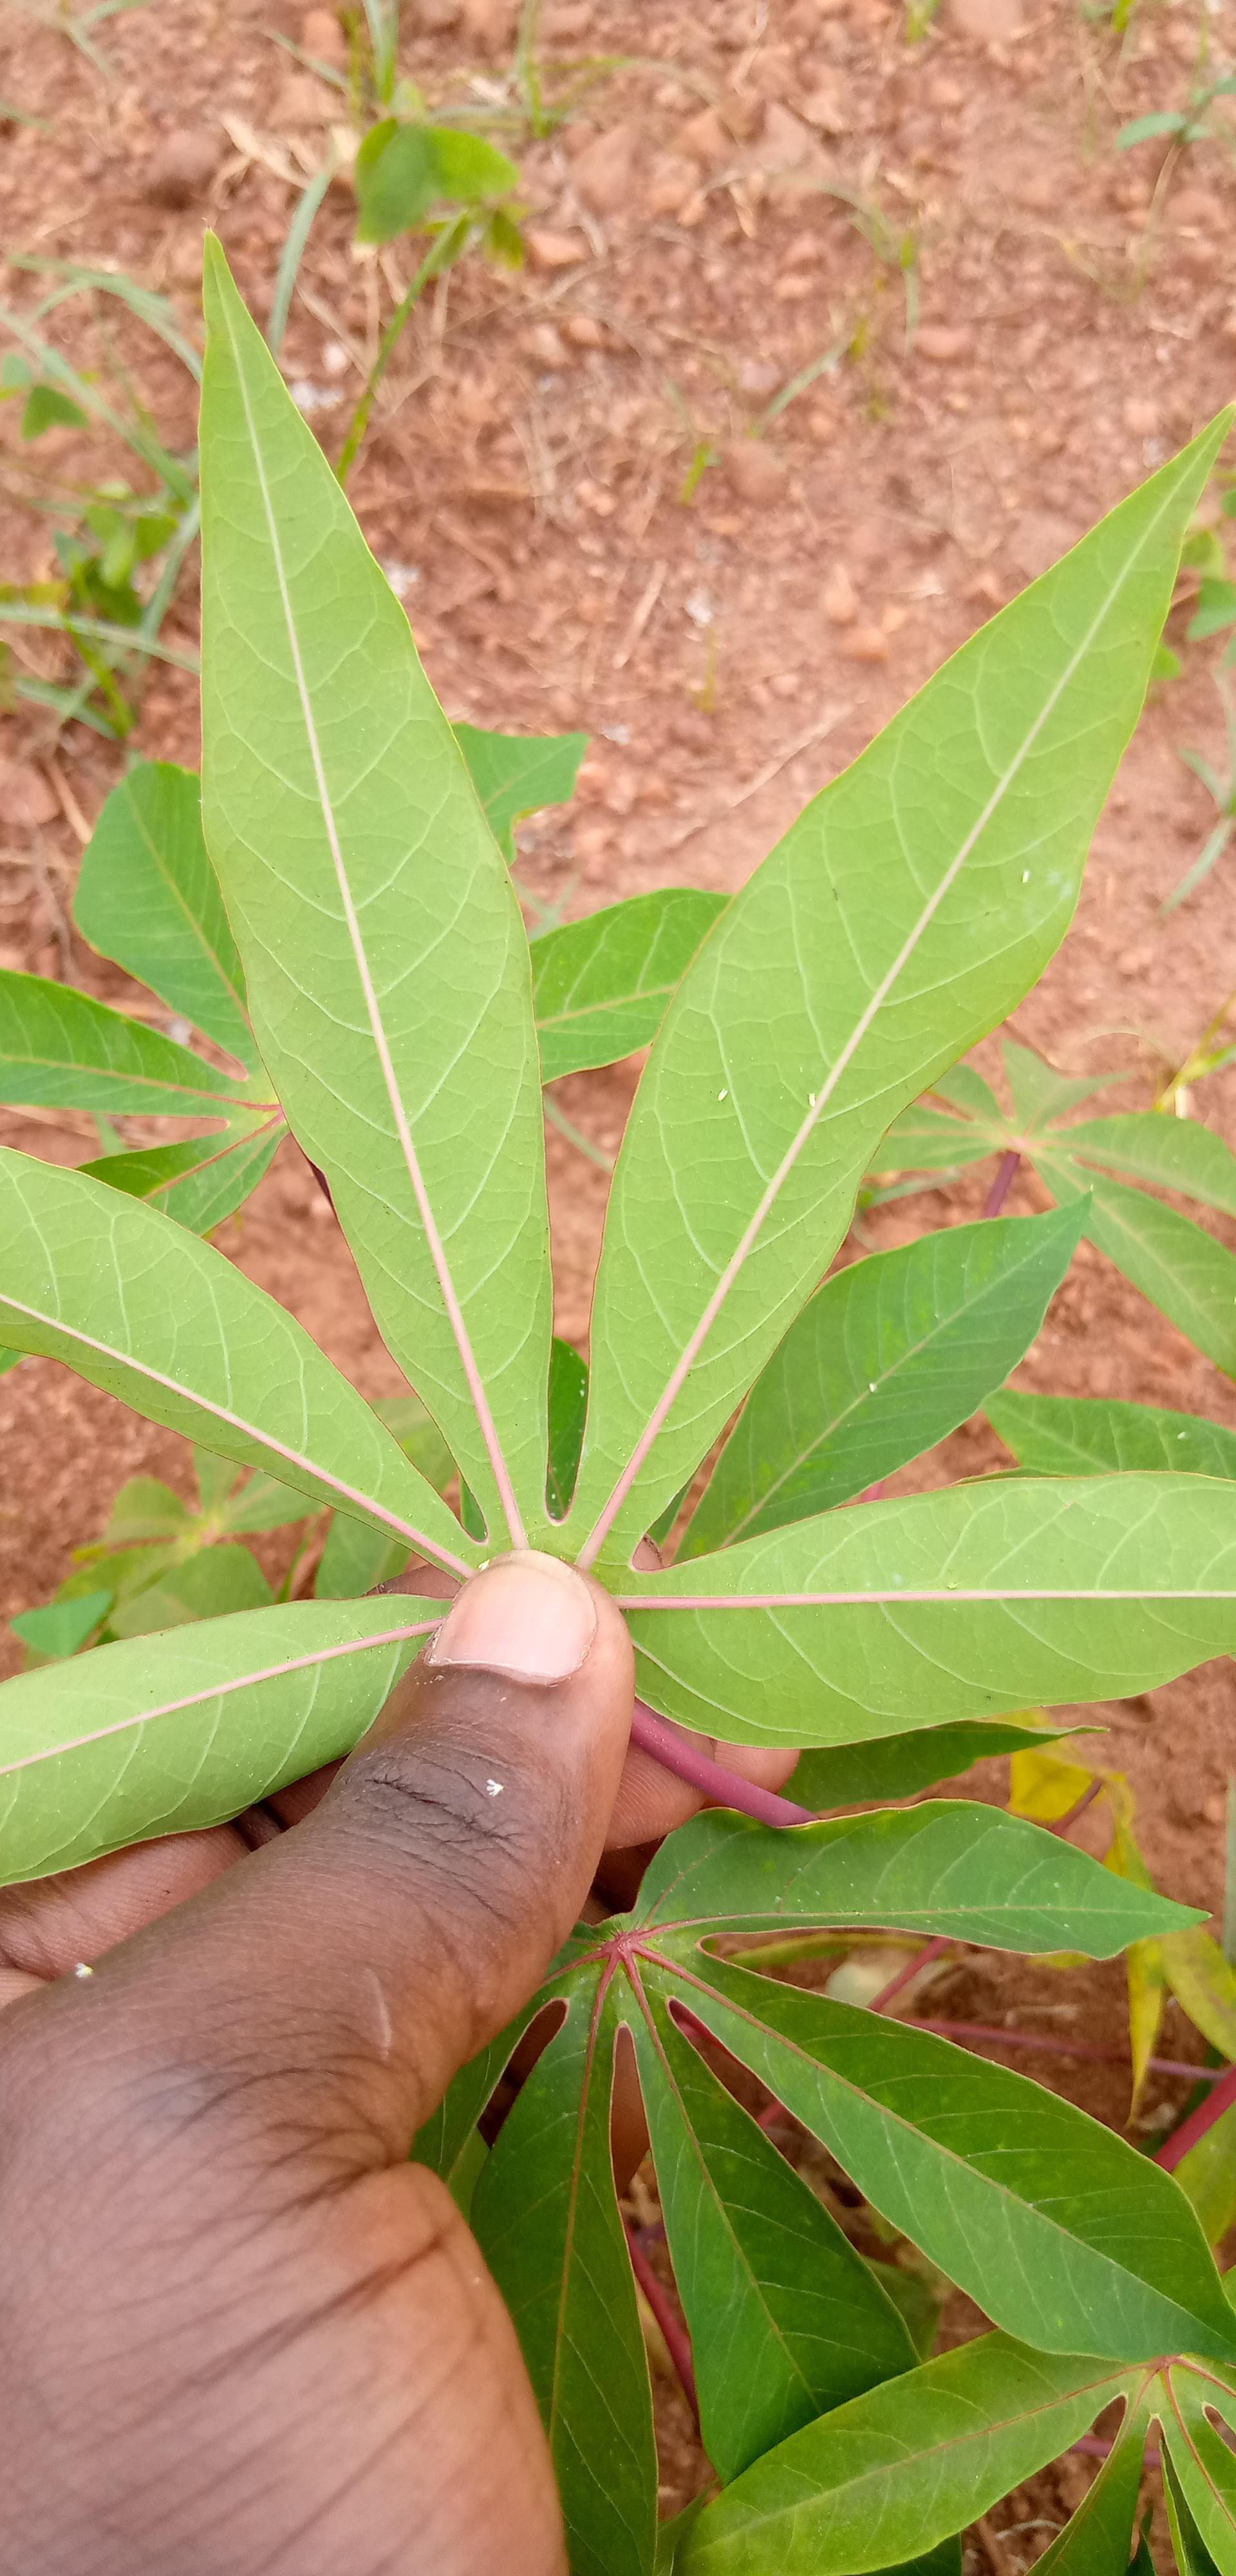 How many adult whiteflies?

5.